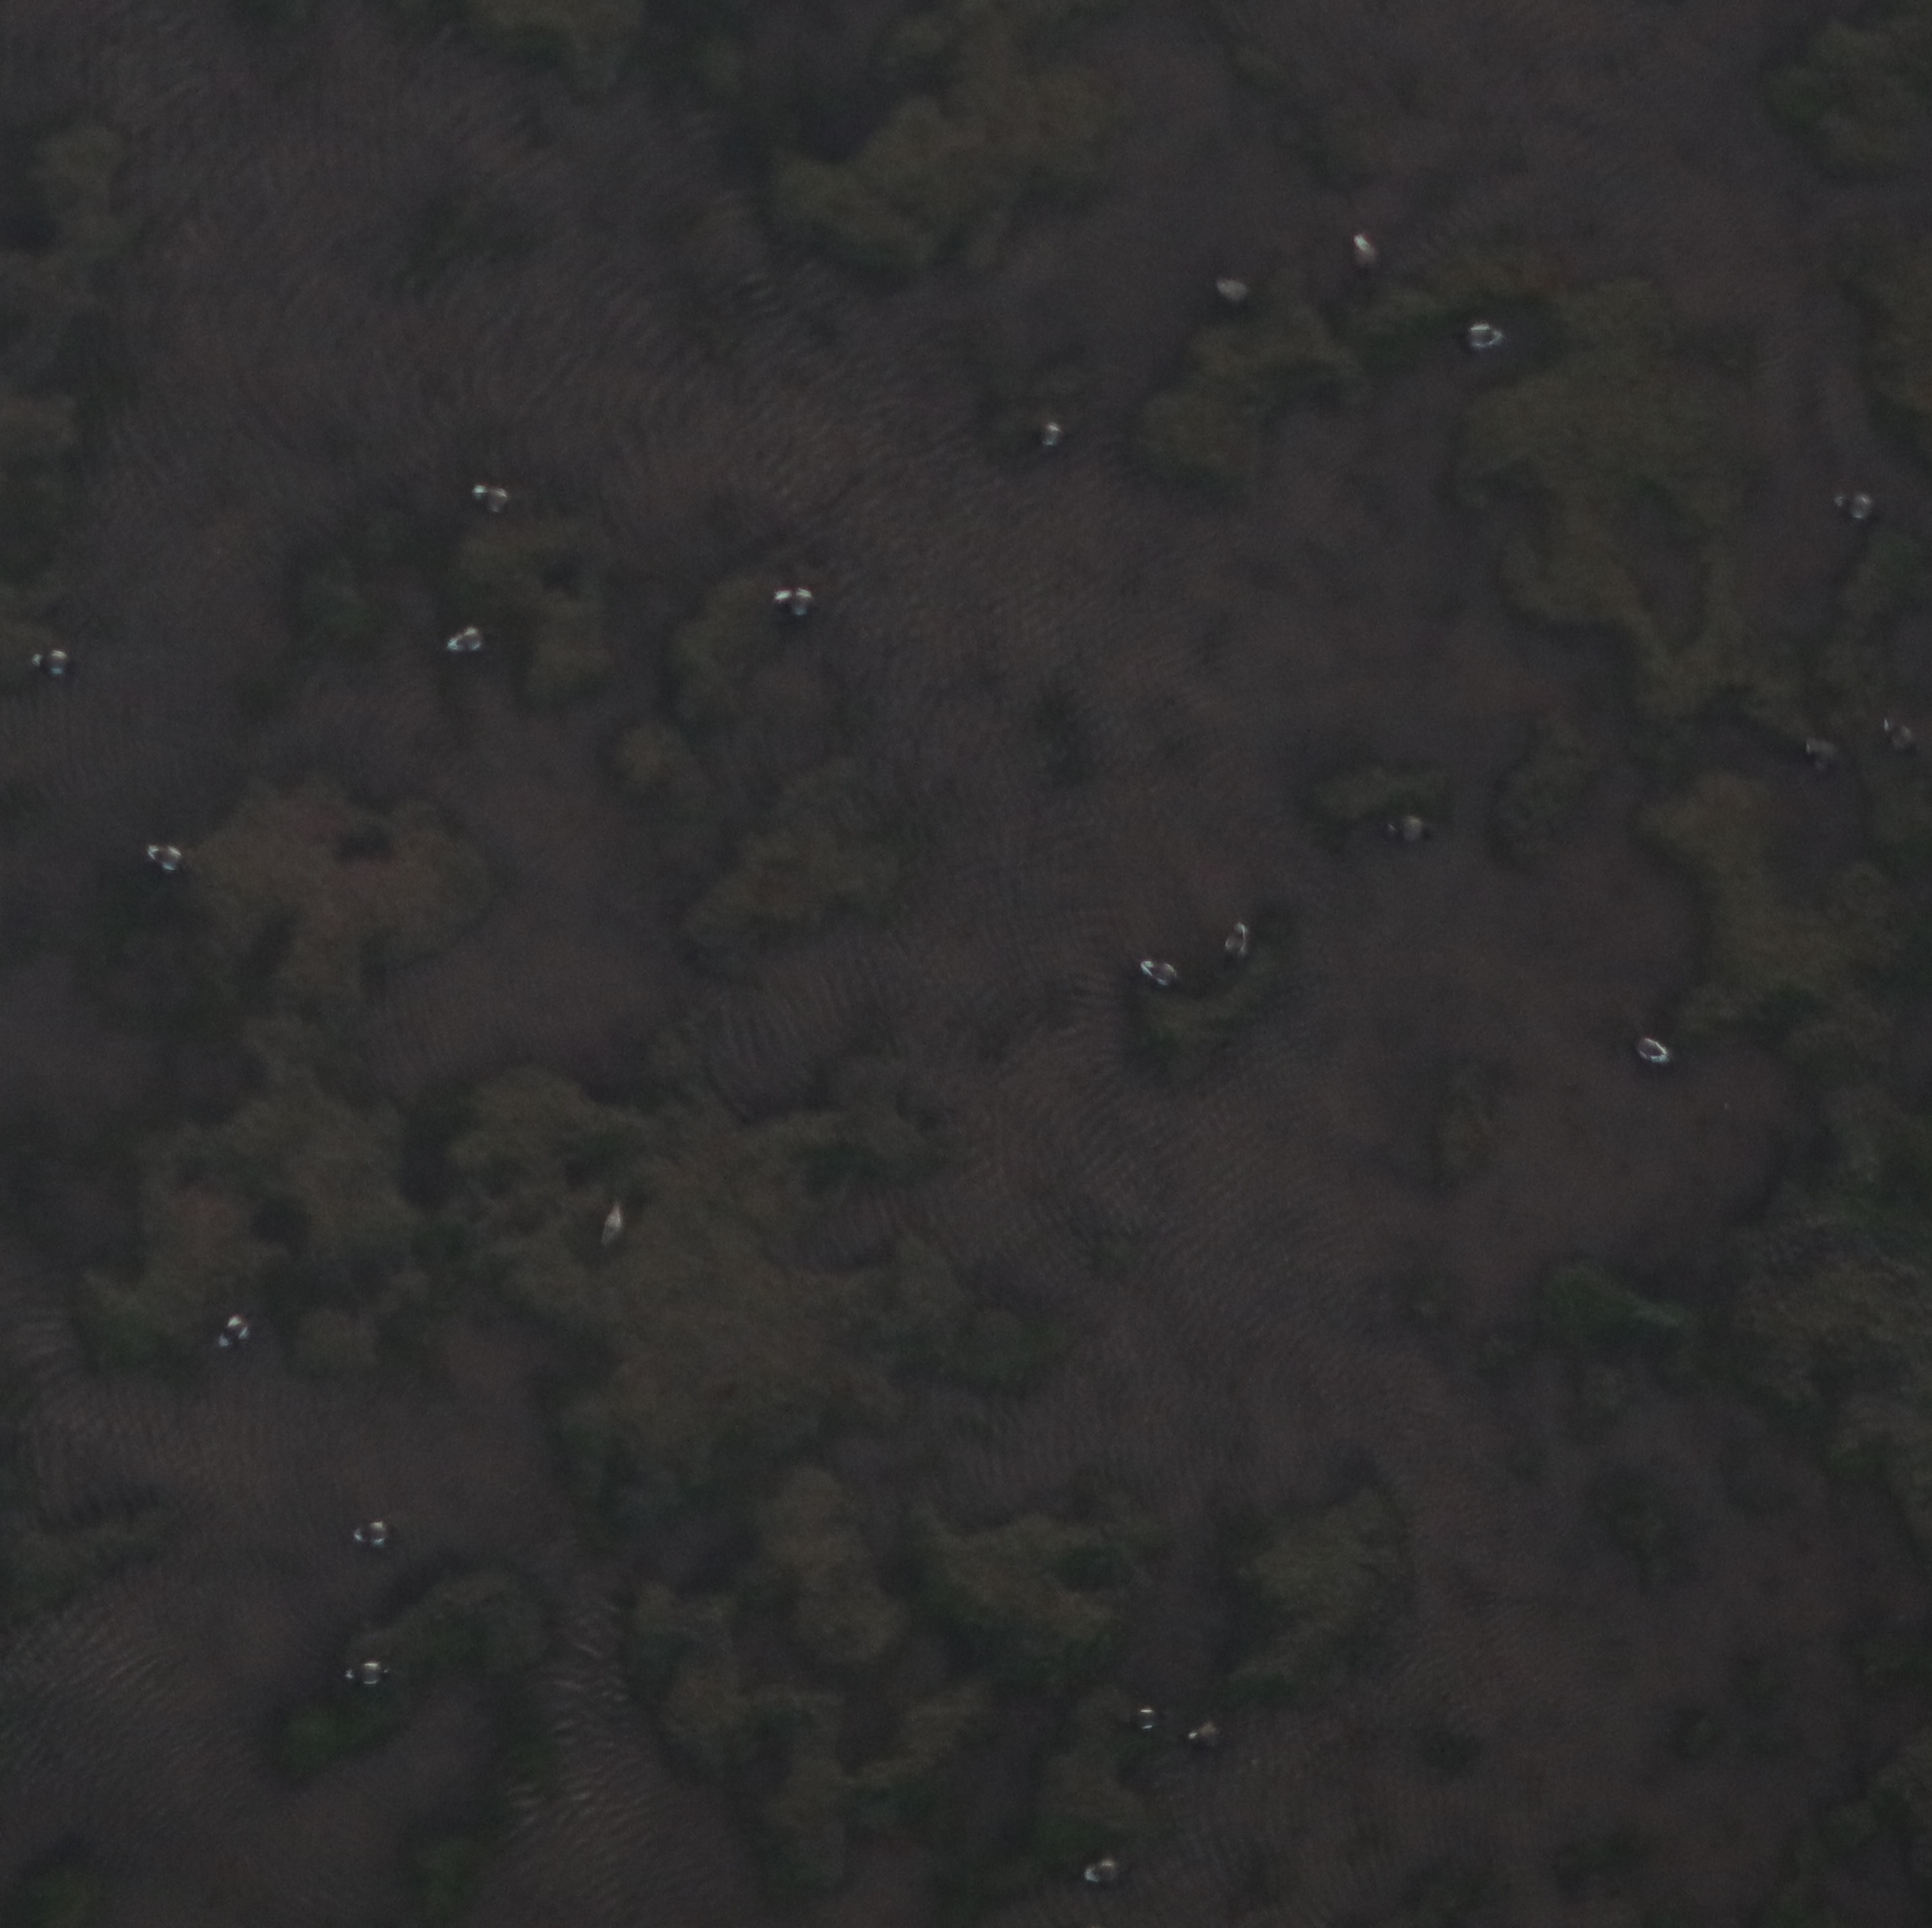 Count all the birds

22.